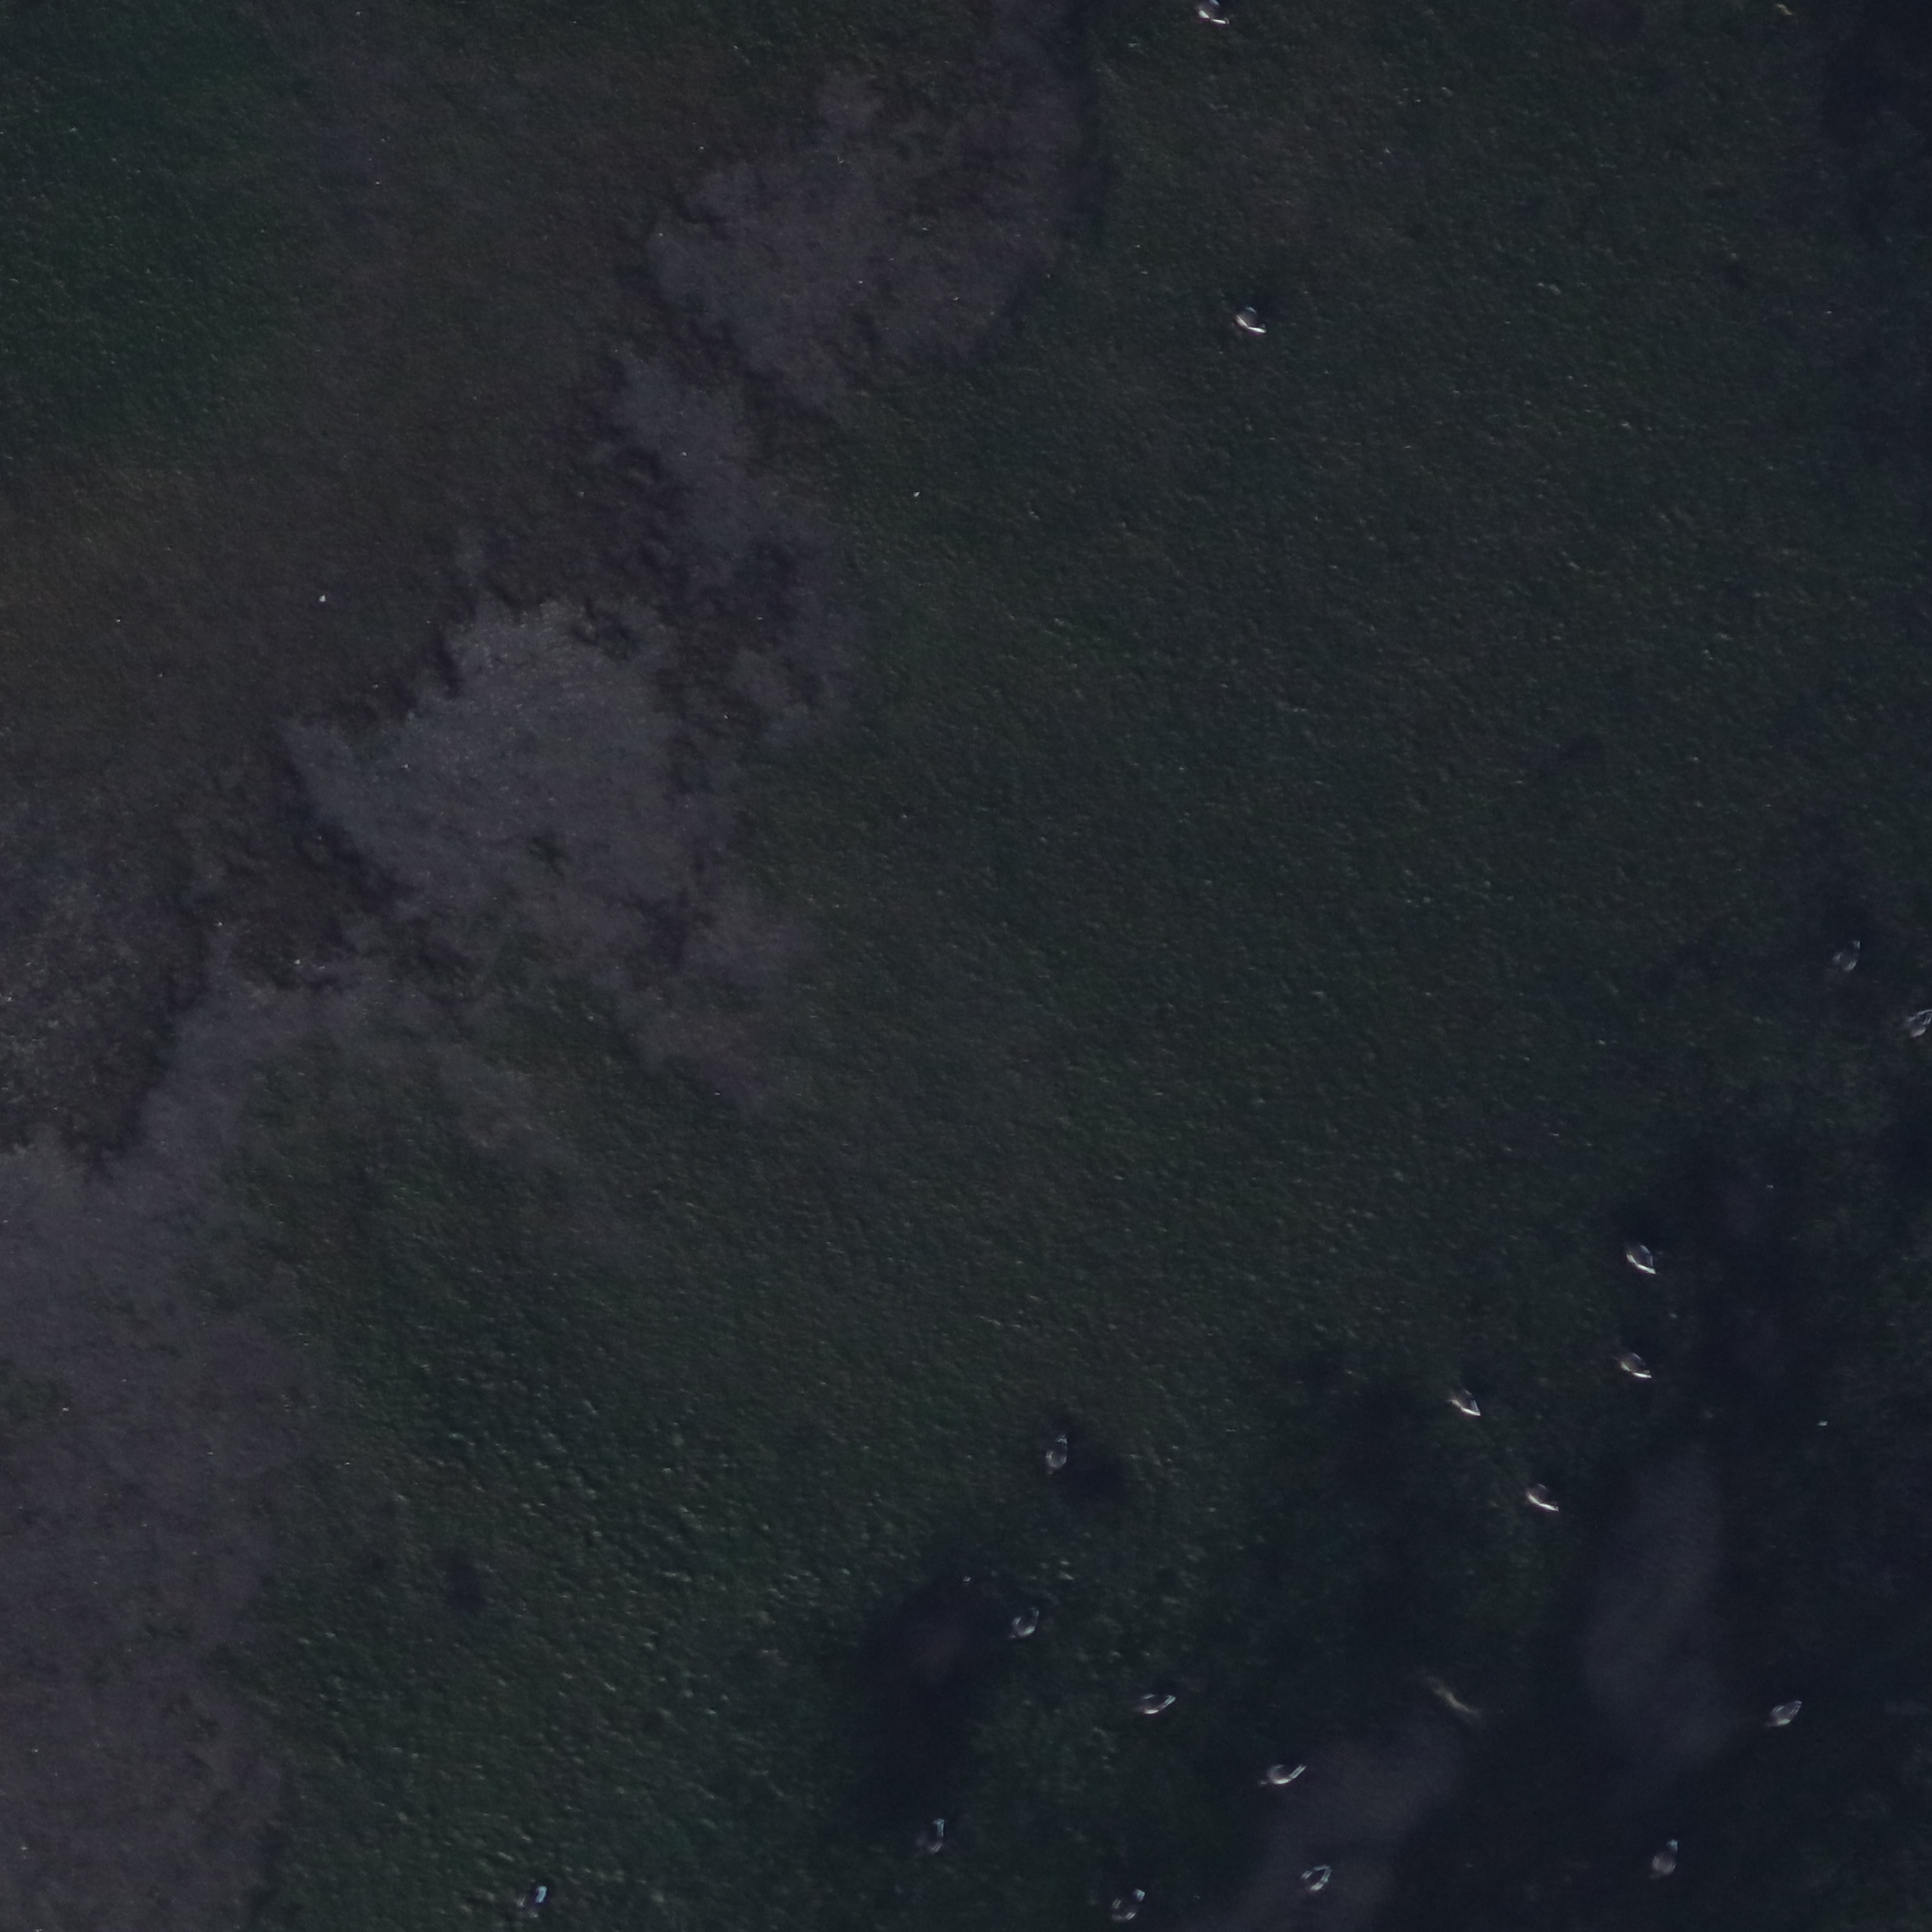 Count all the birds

18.